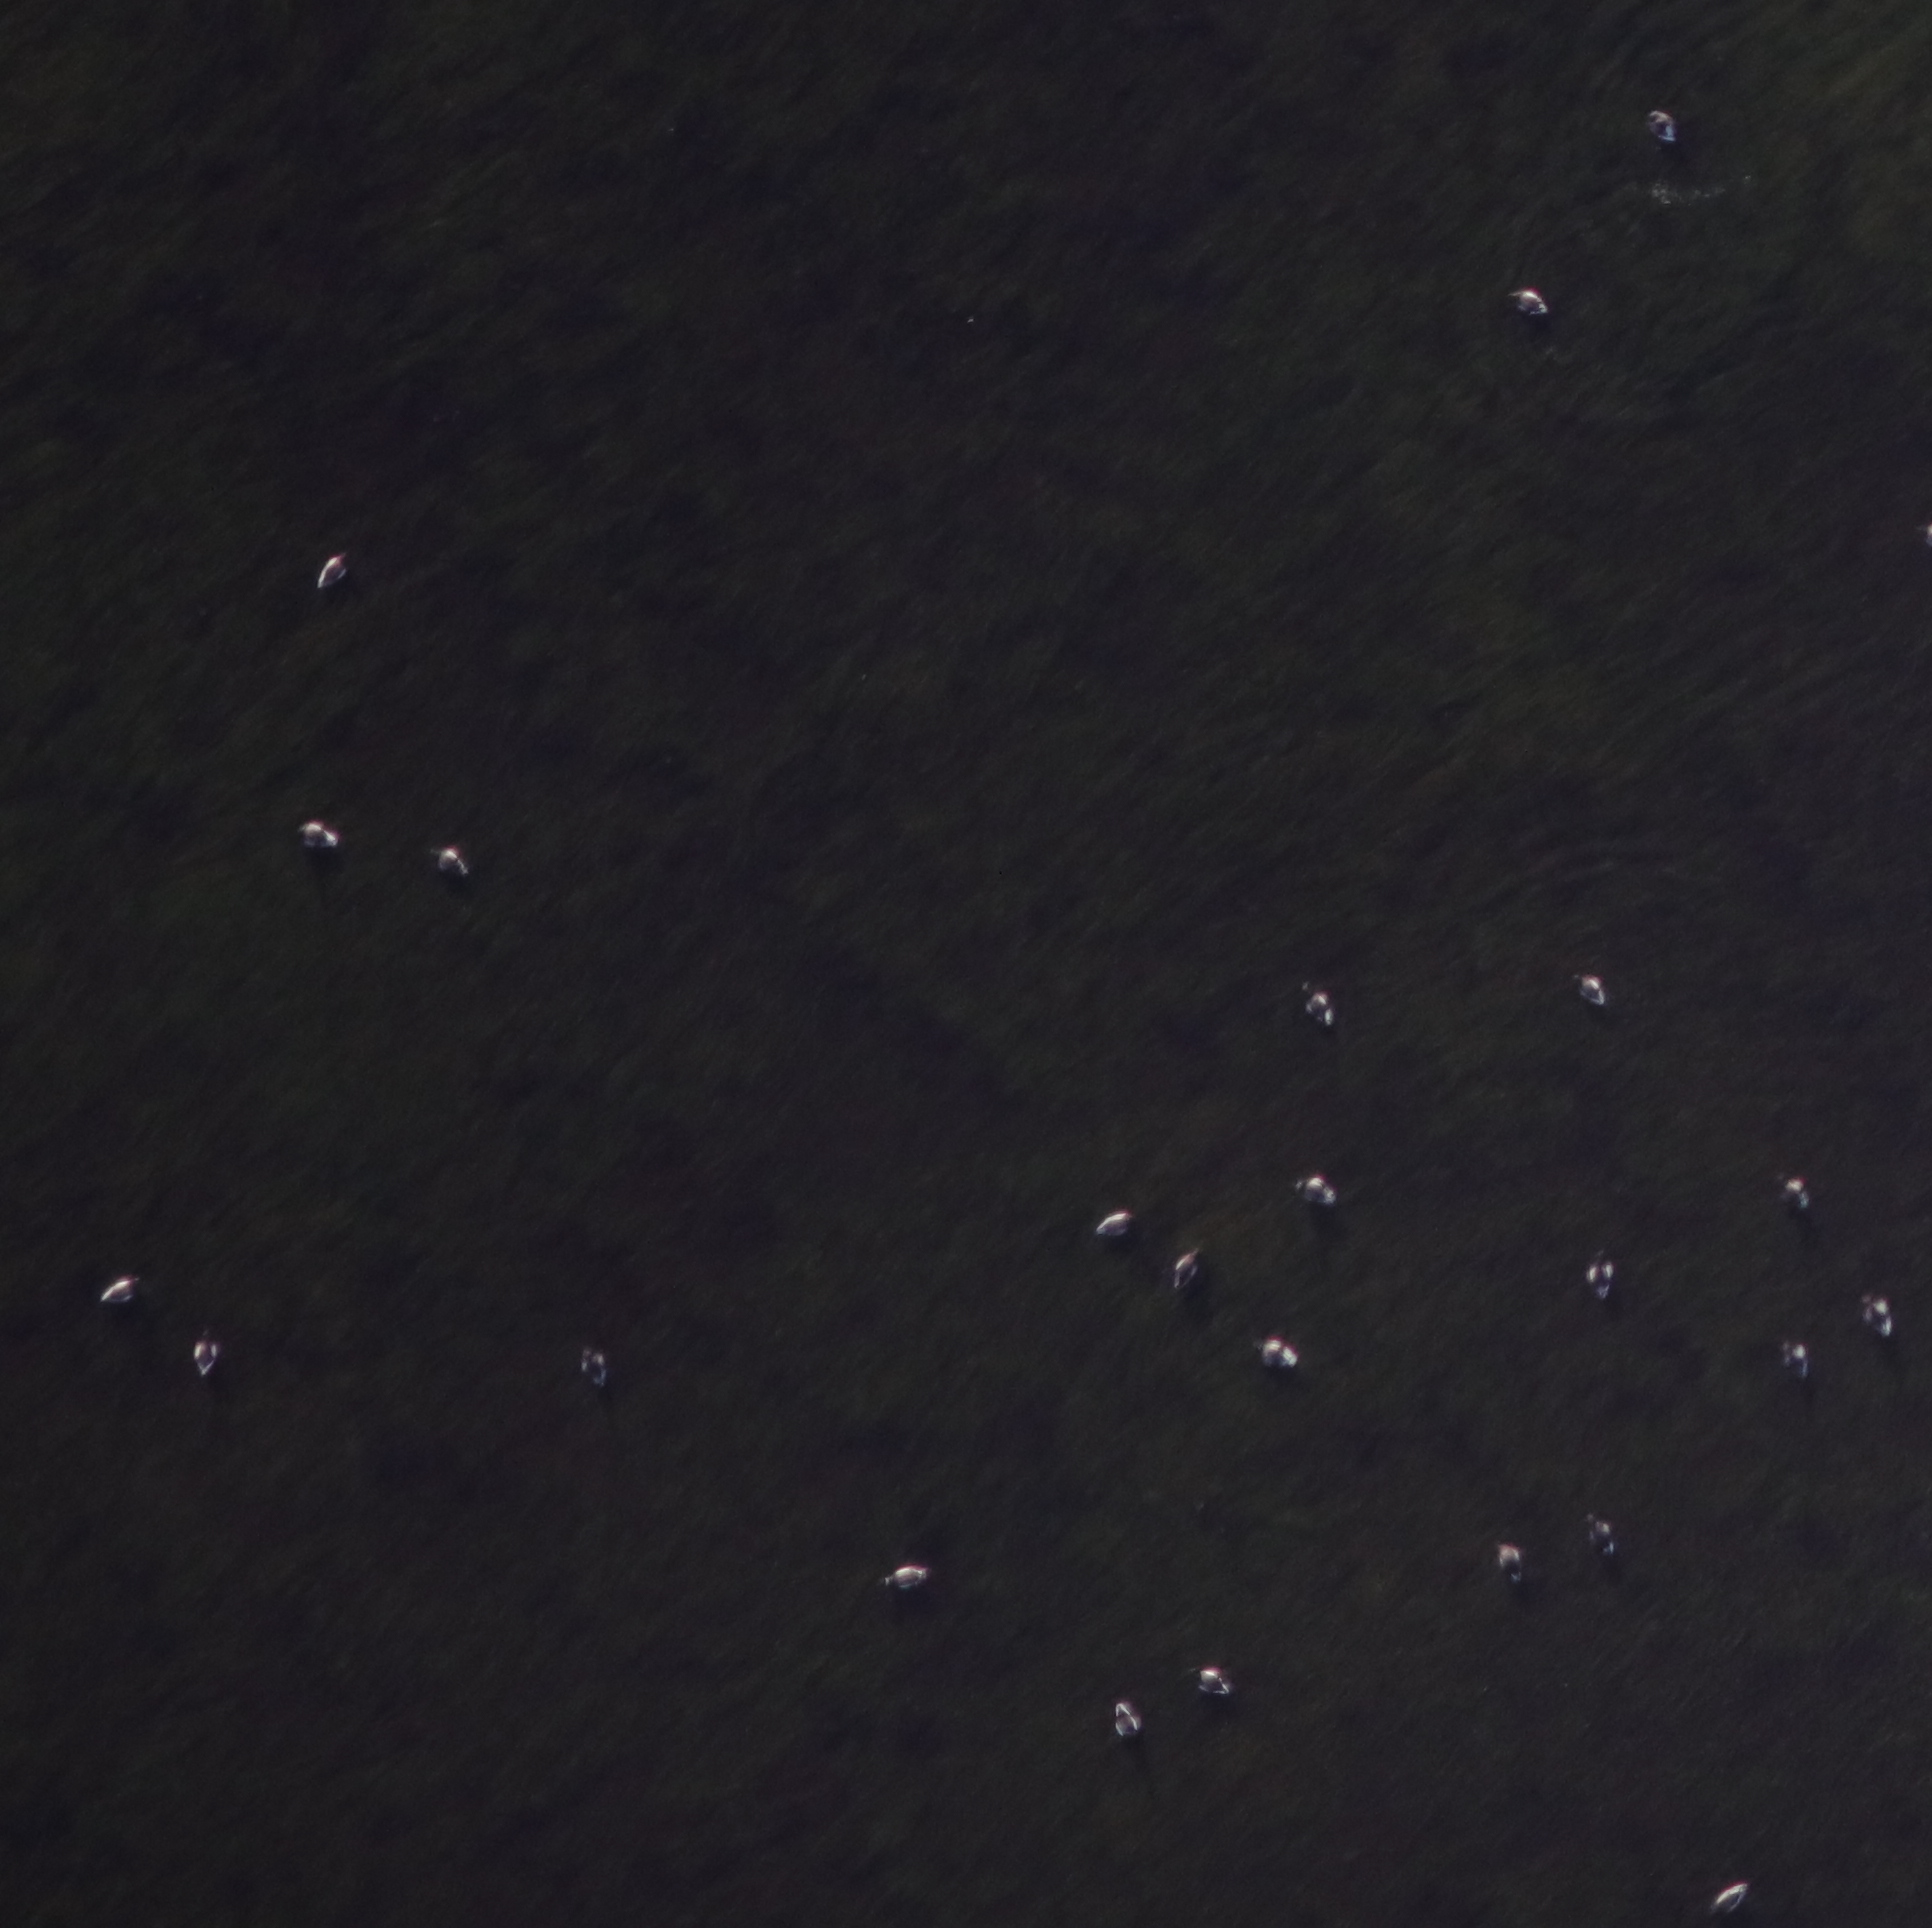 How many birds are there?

24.